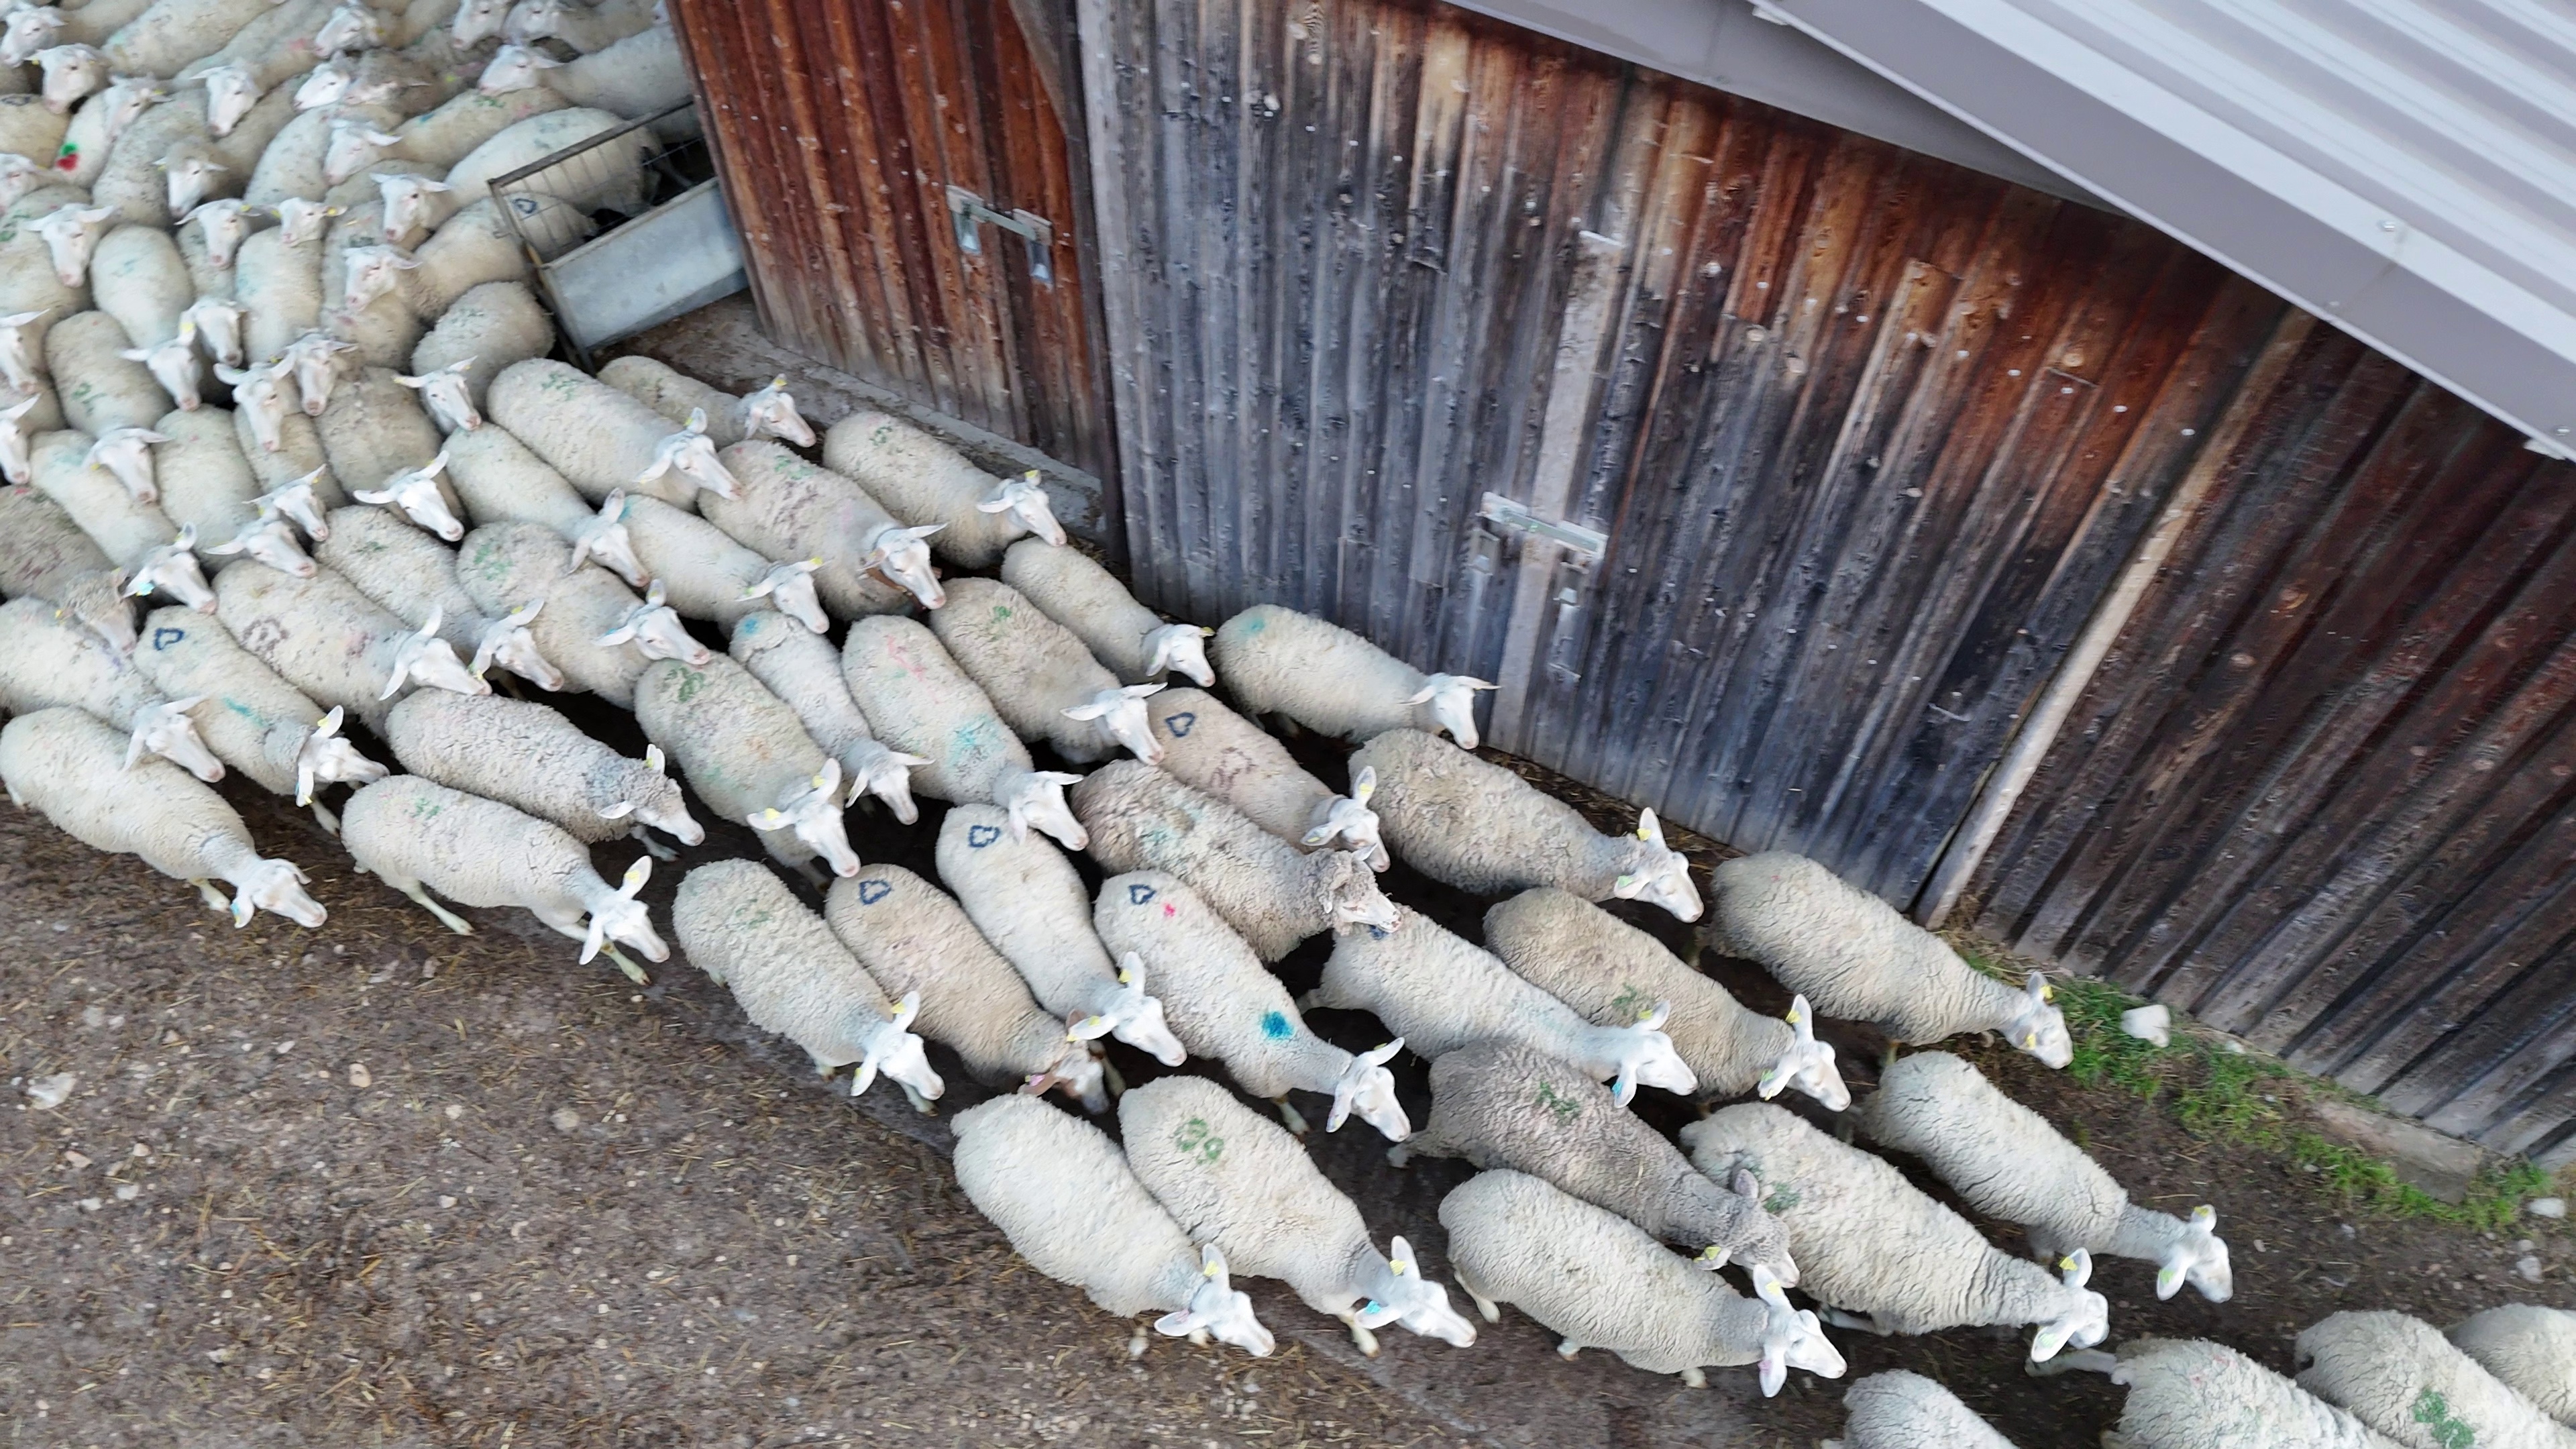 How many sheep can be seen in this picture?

71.